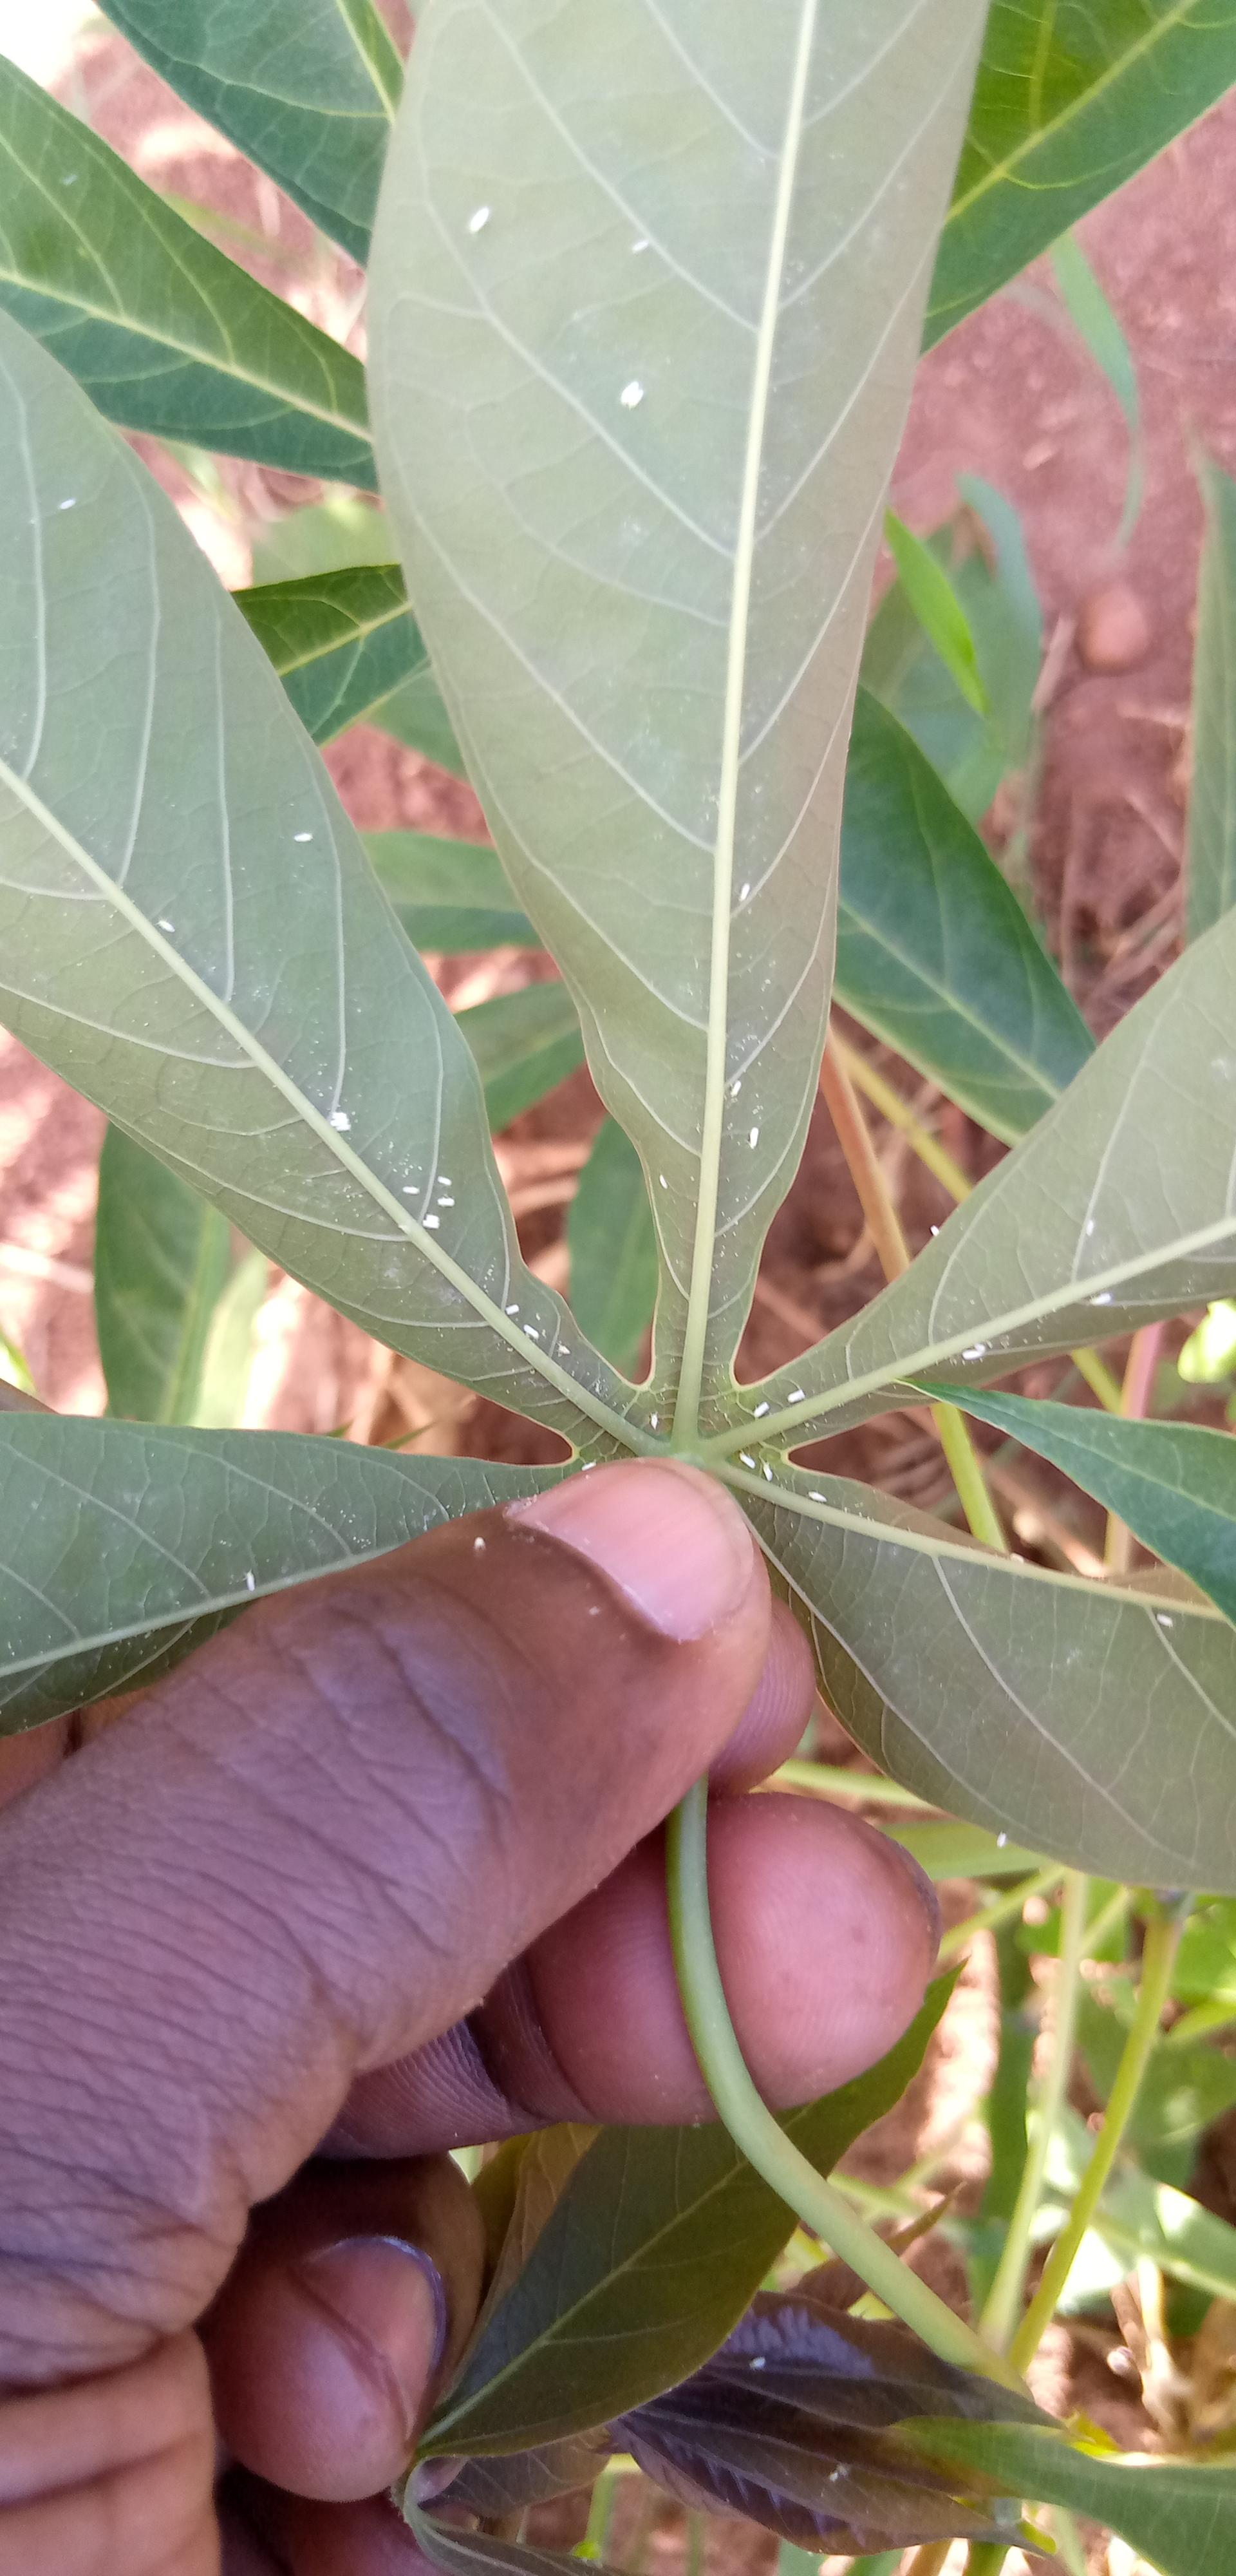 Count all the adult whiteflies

33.